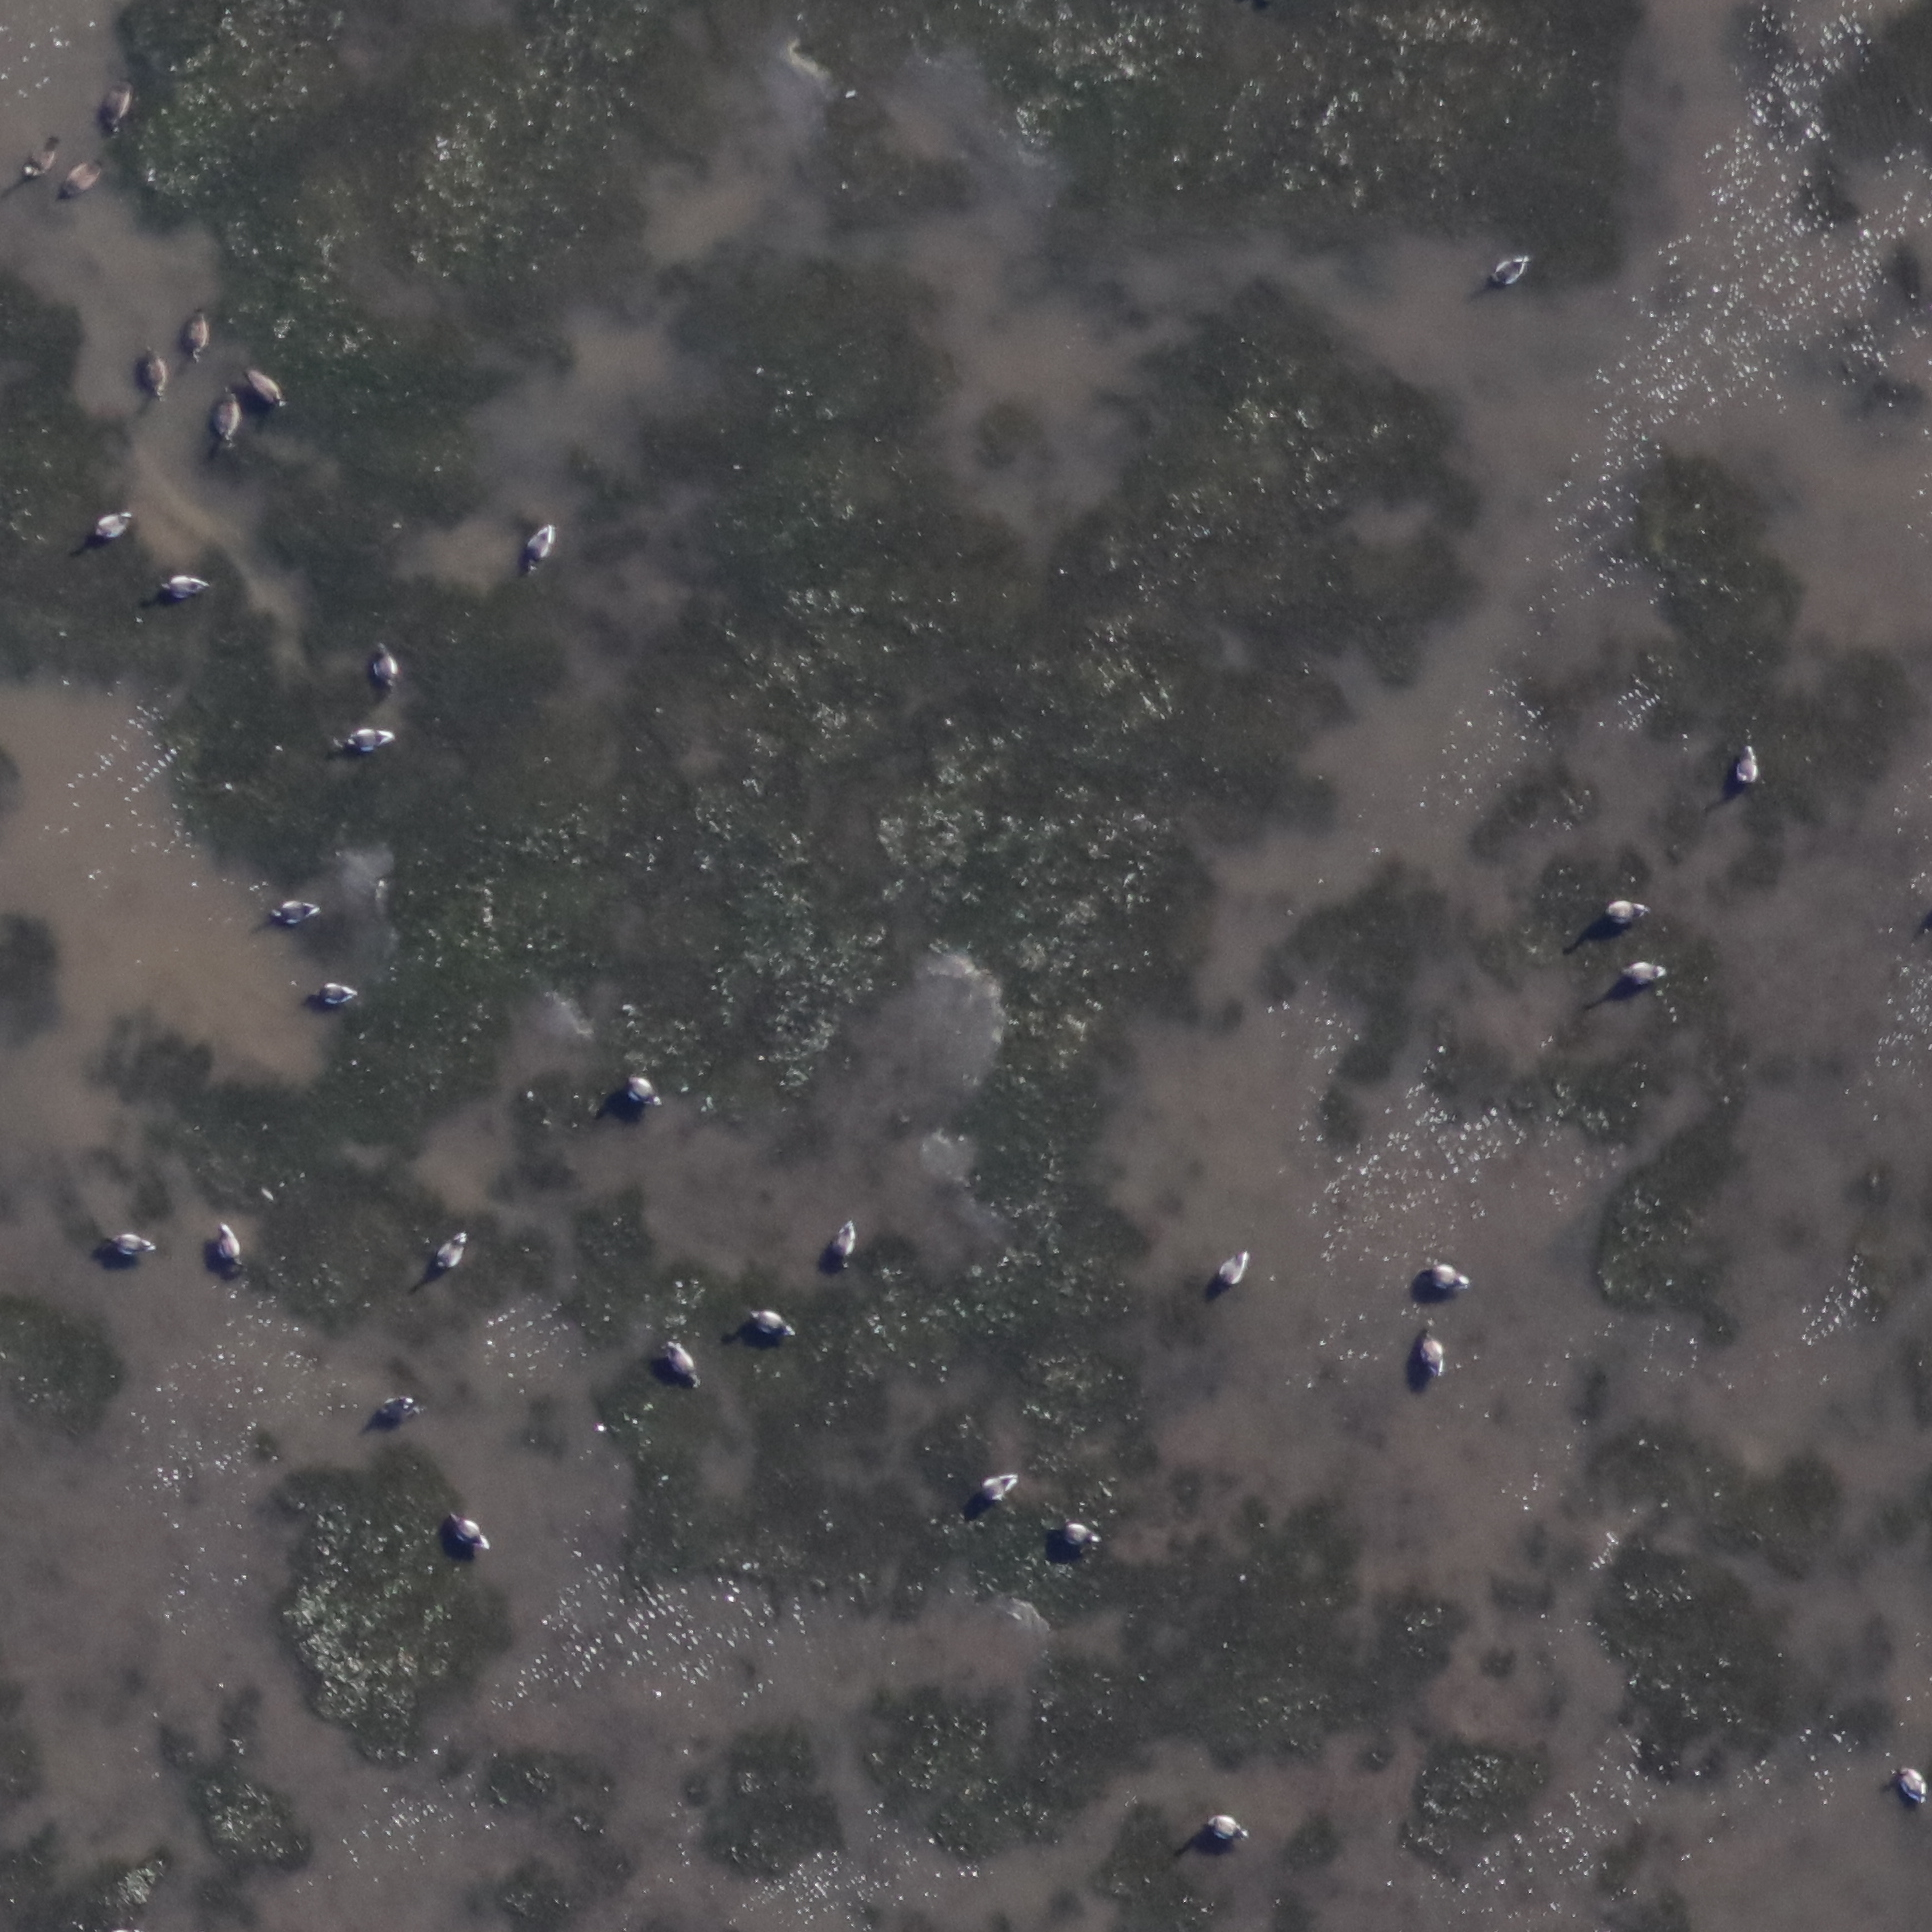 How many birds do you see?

34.